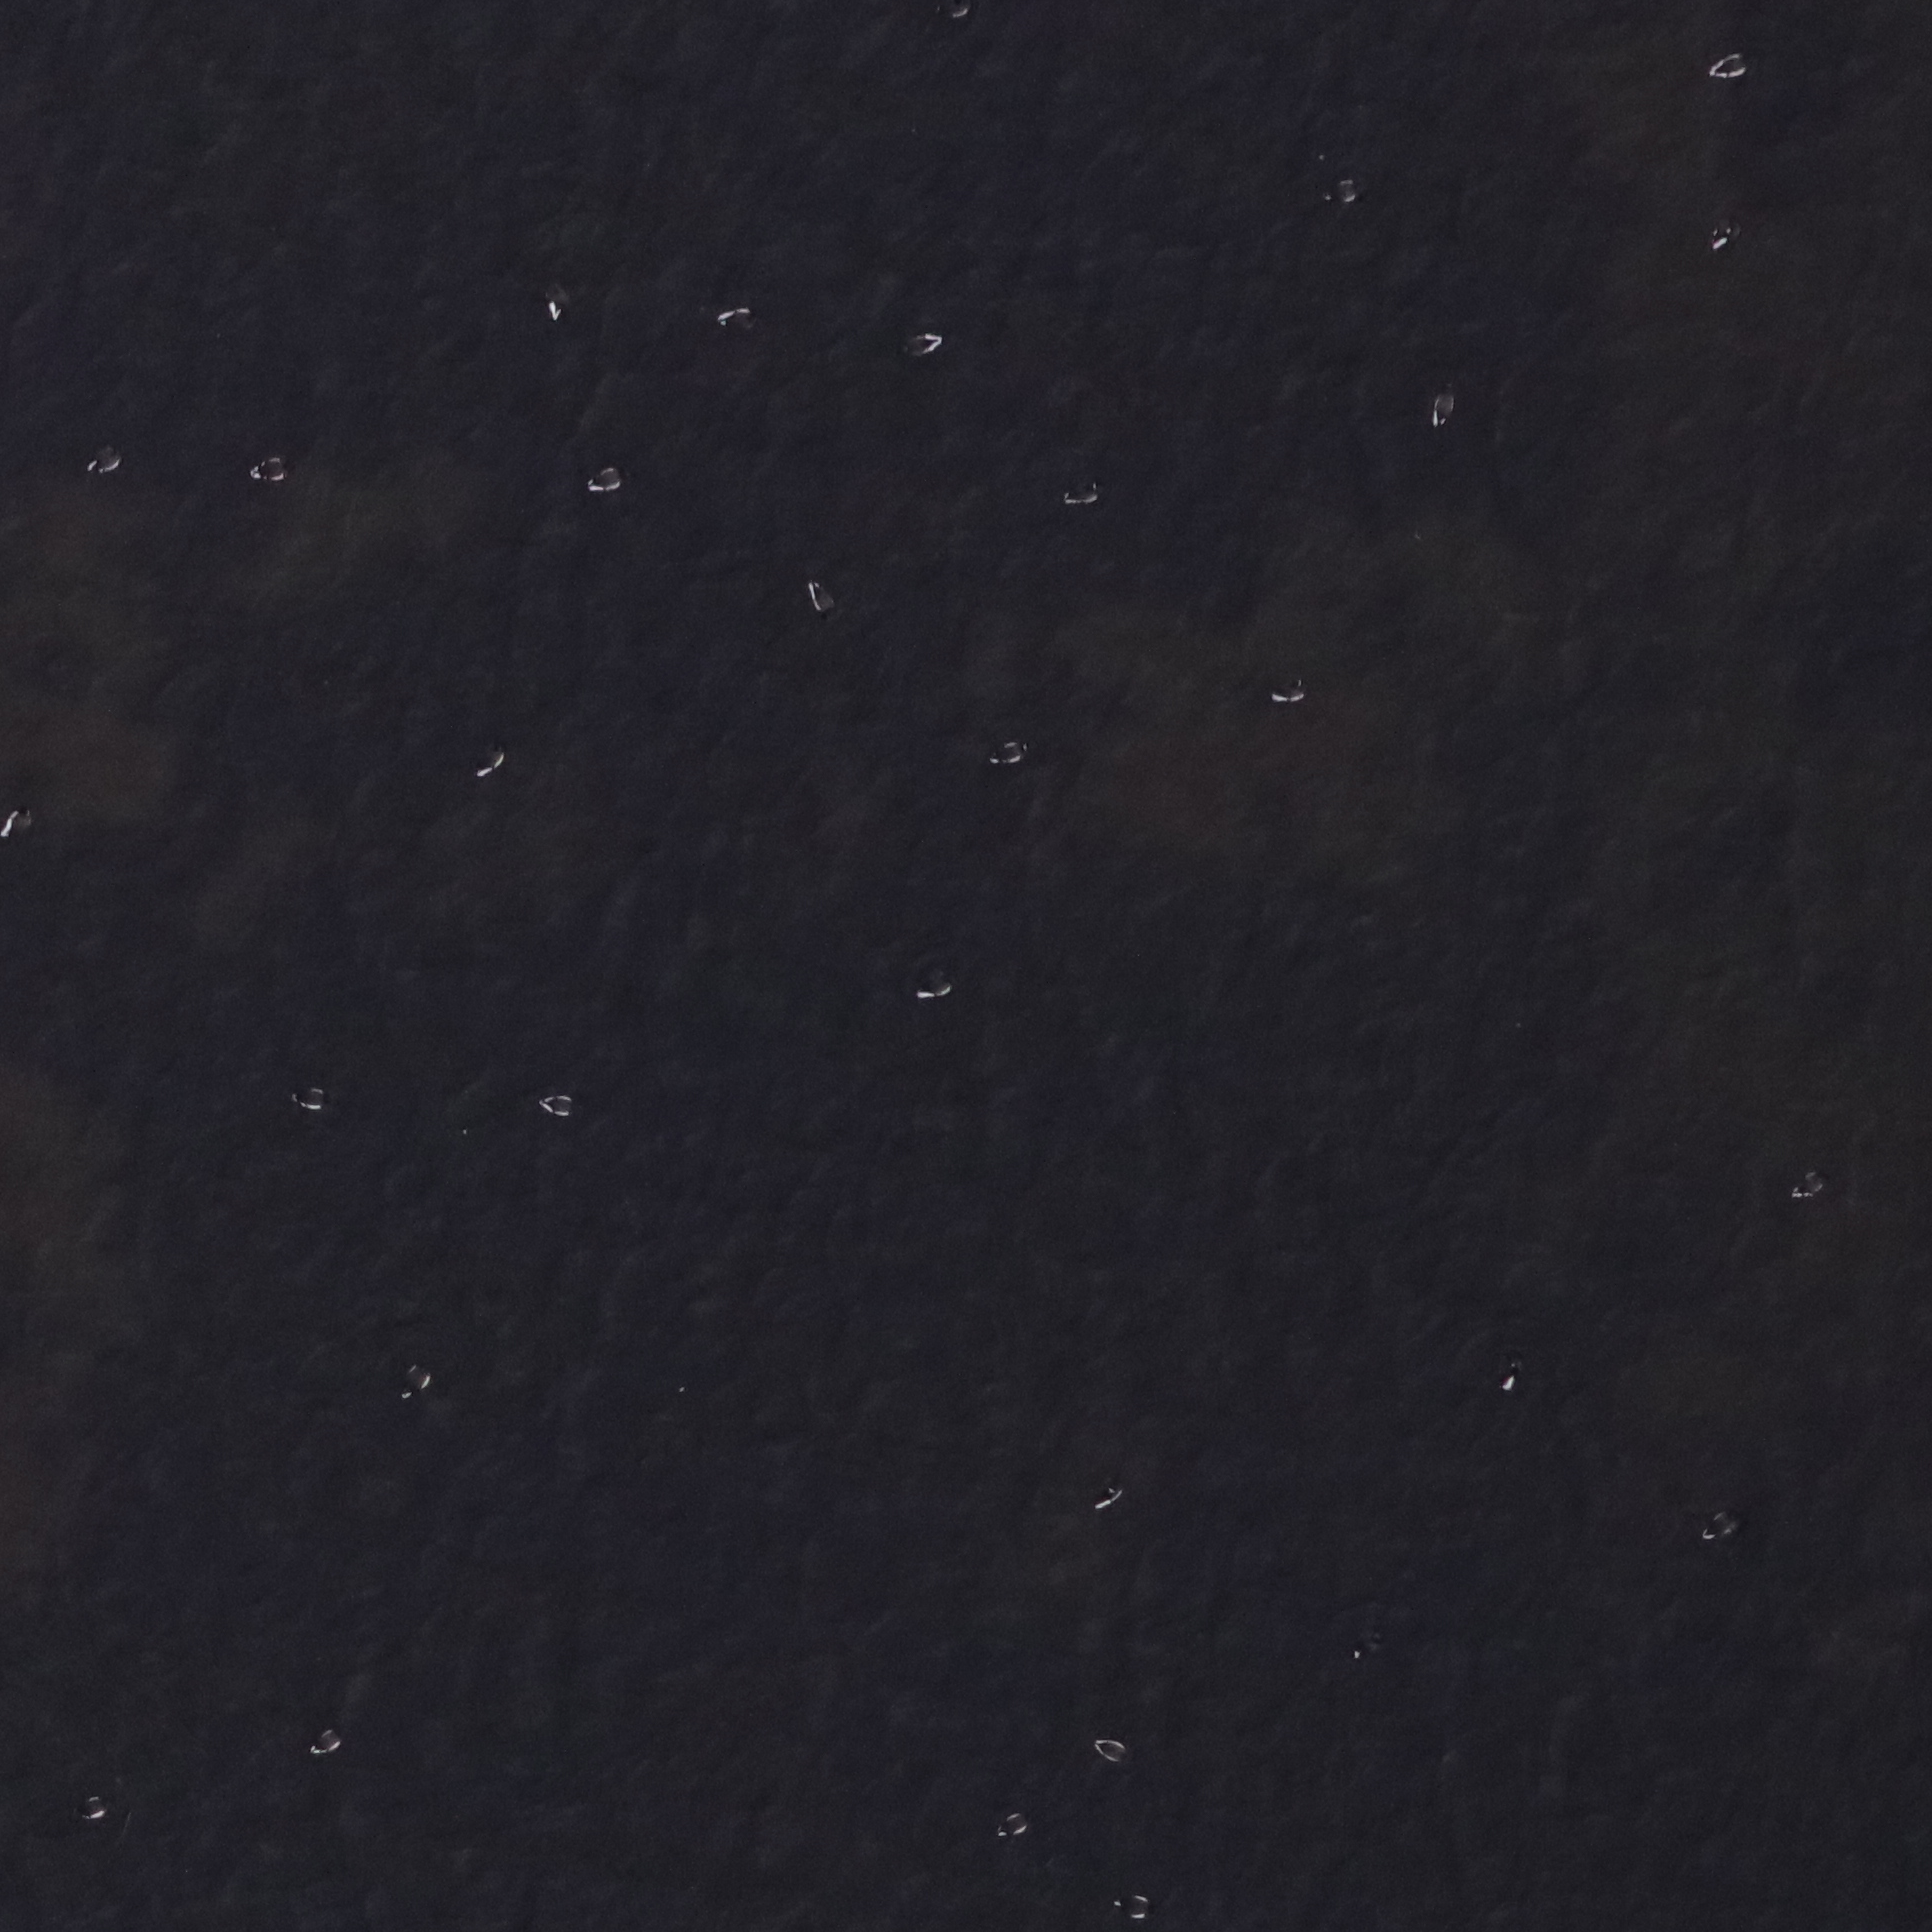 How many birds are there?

31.